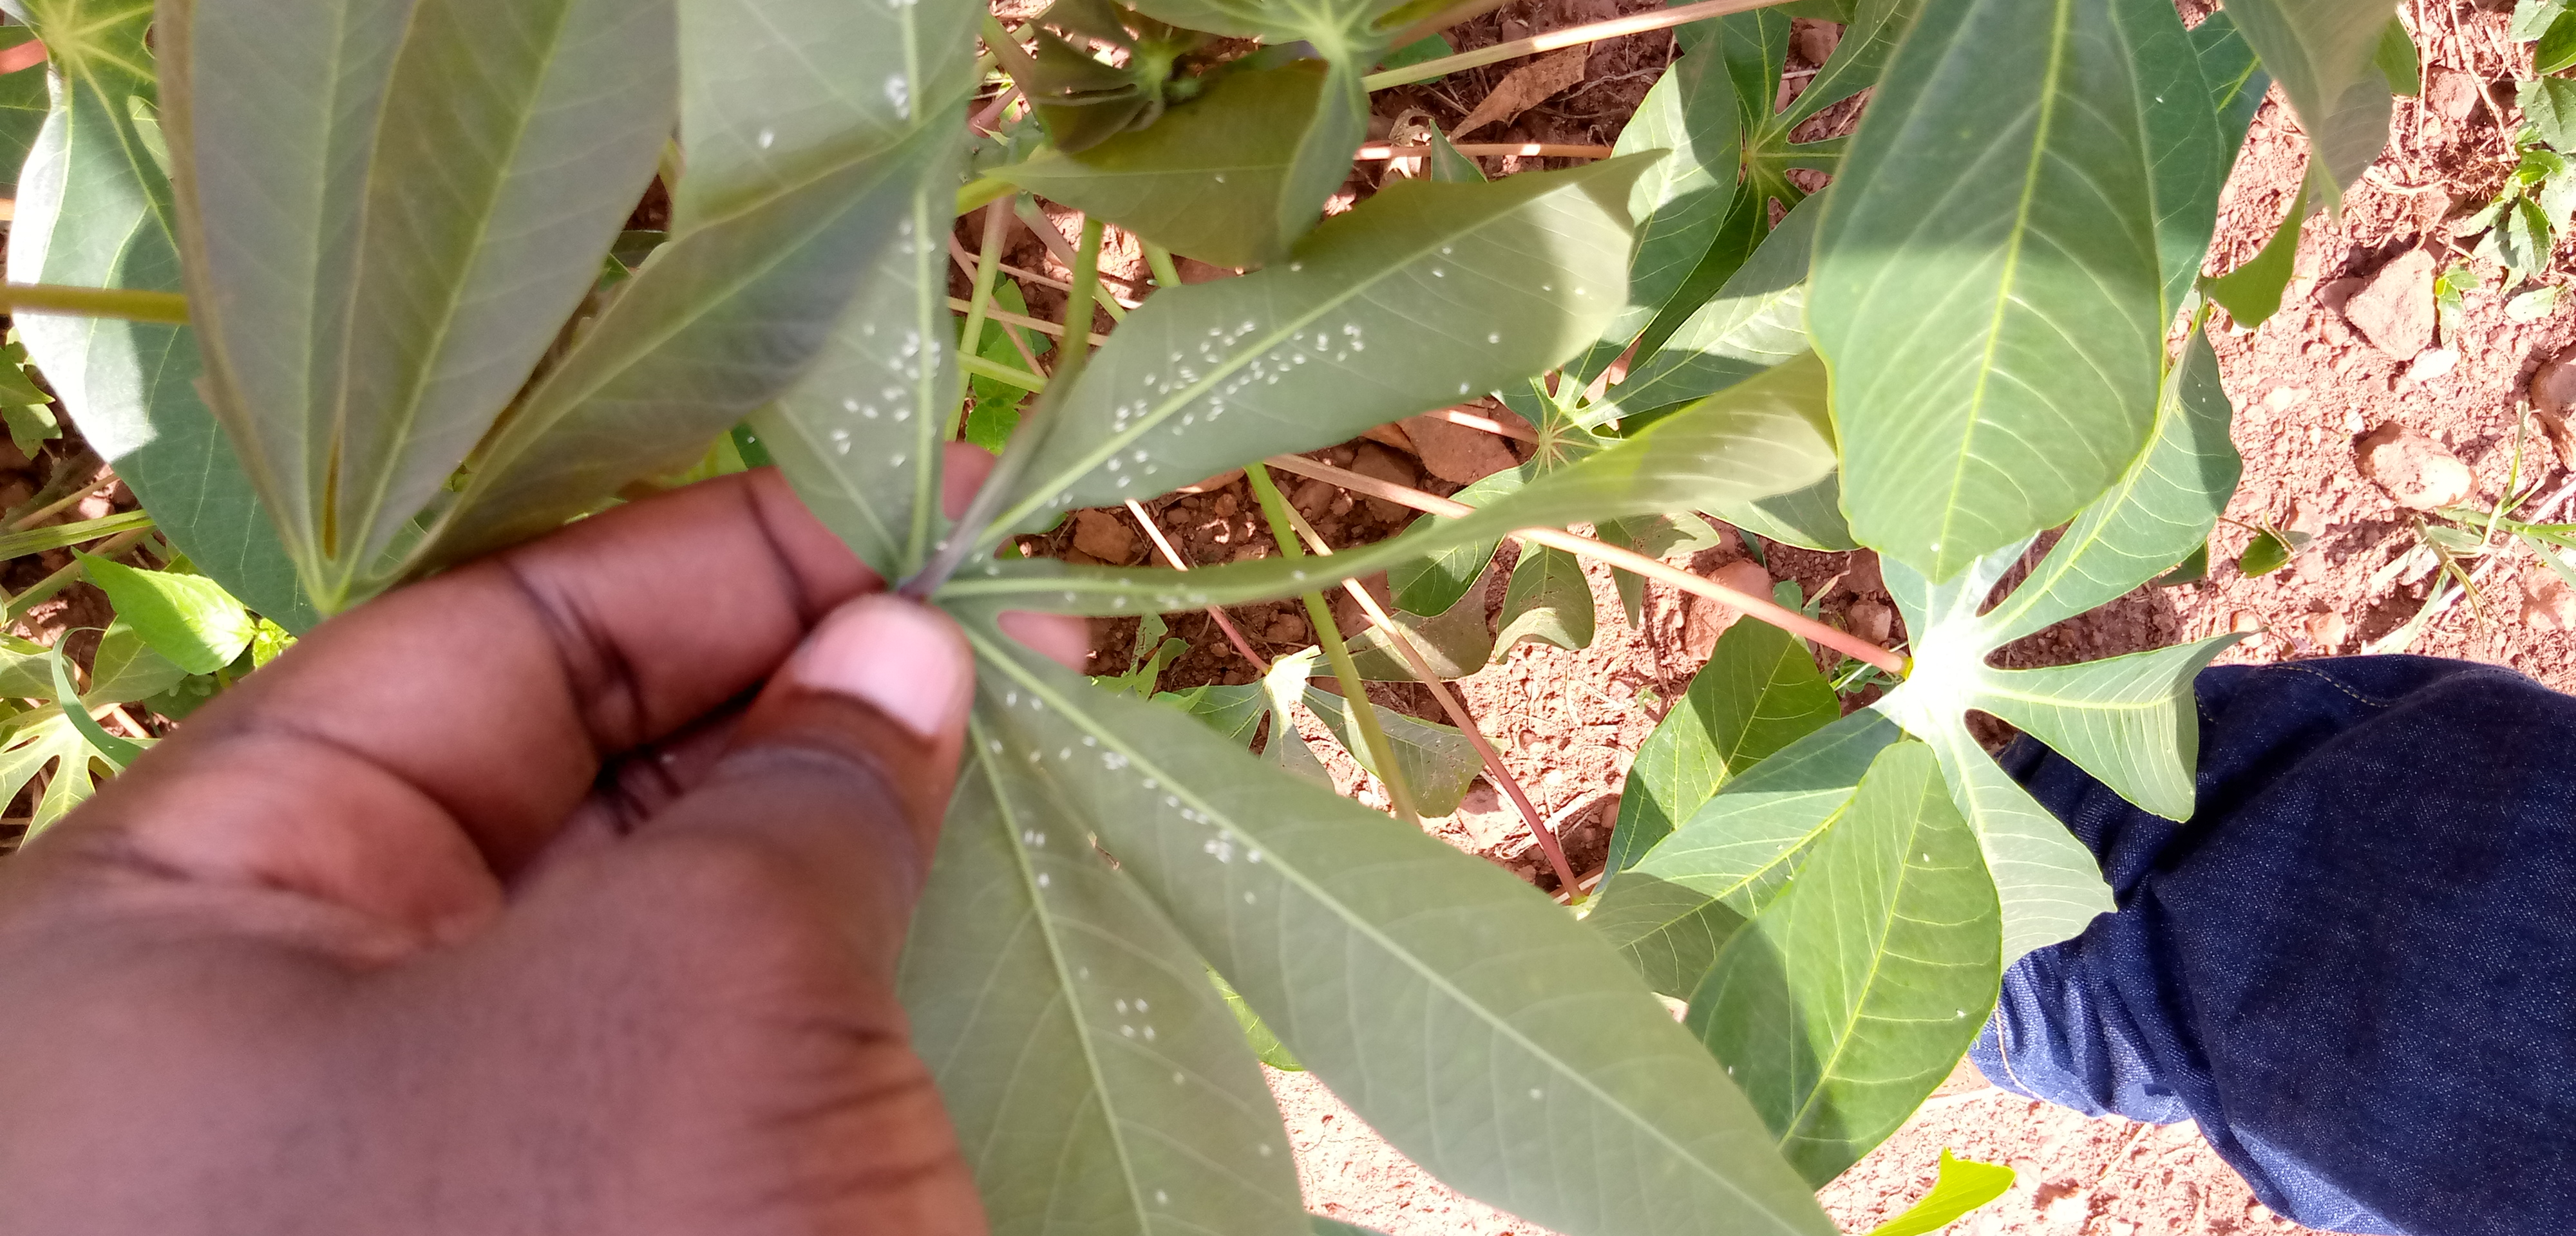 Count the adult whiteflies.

105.